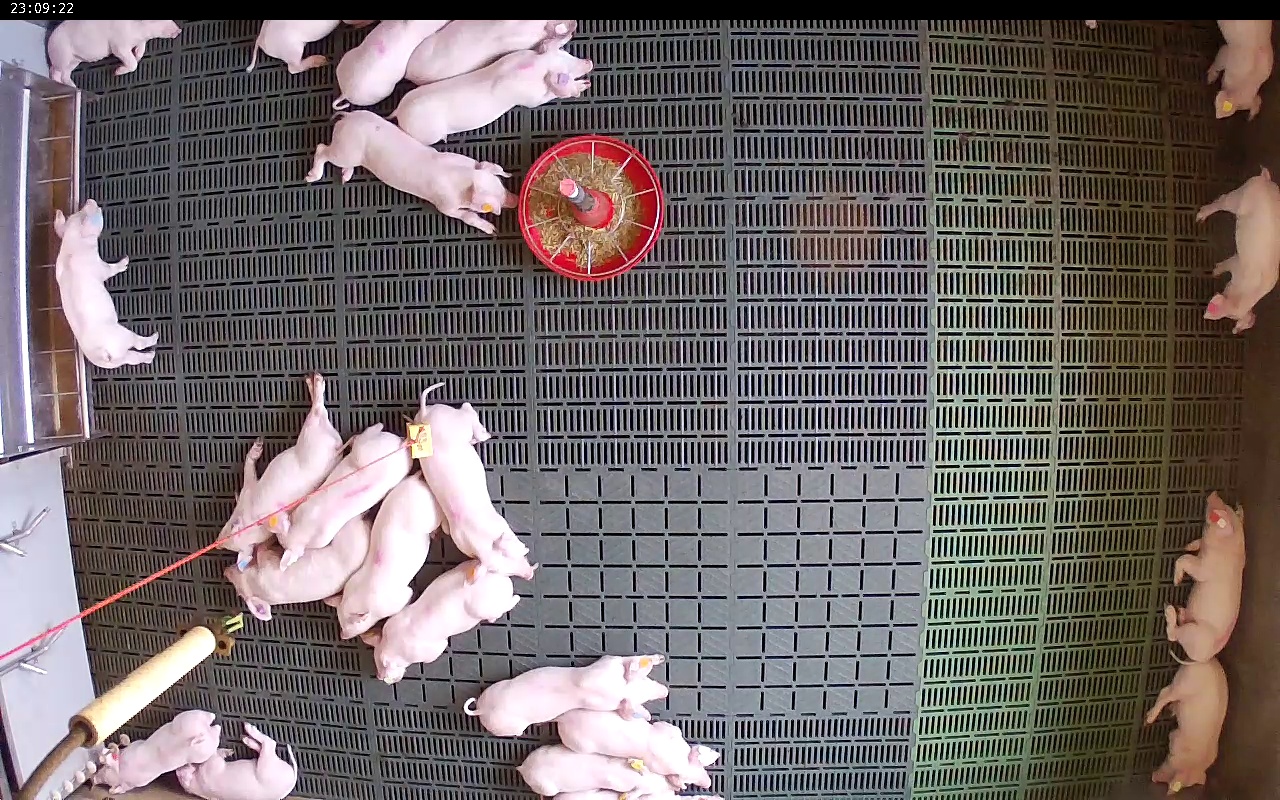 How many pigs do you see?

22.